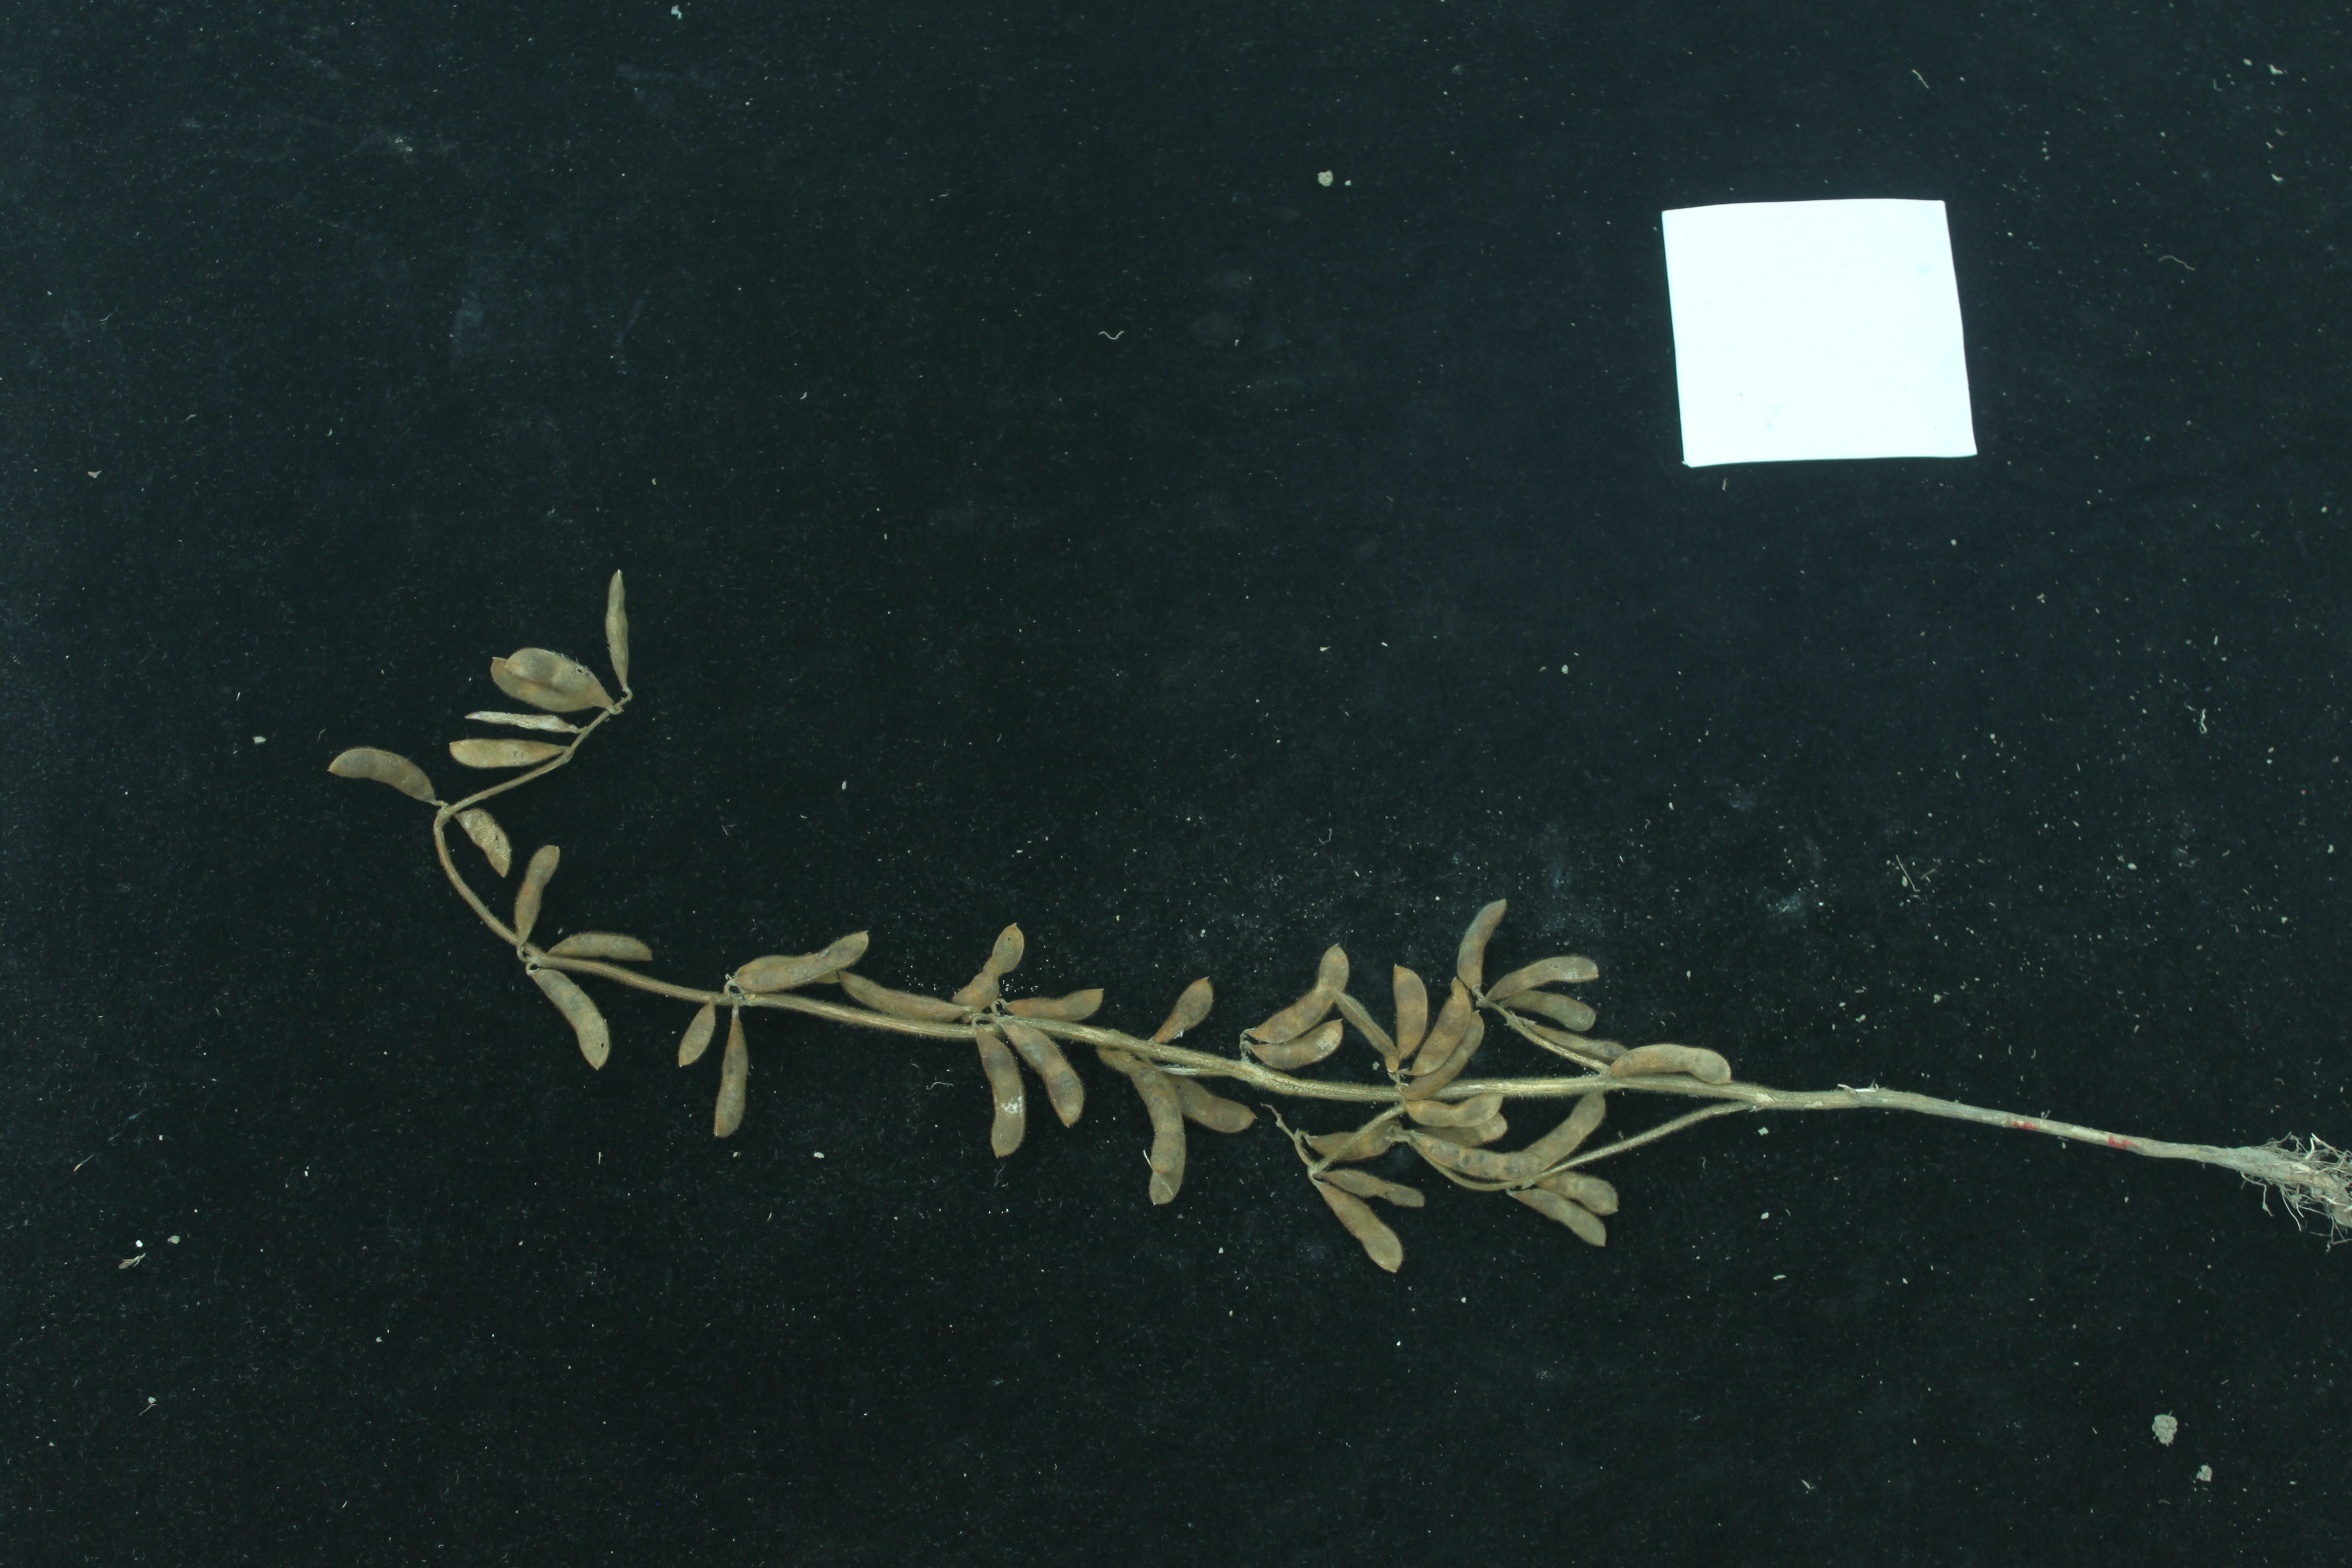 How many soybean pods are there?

41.